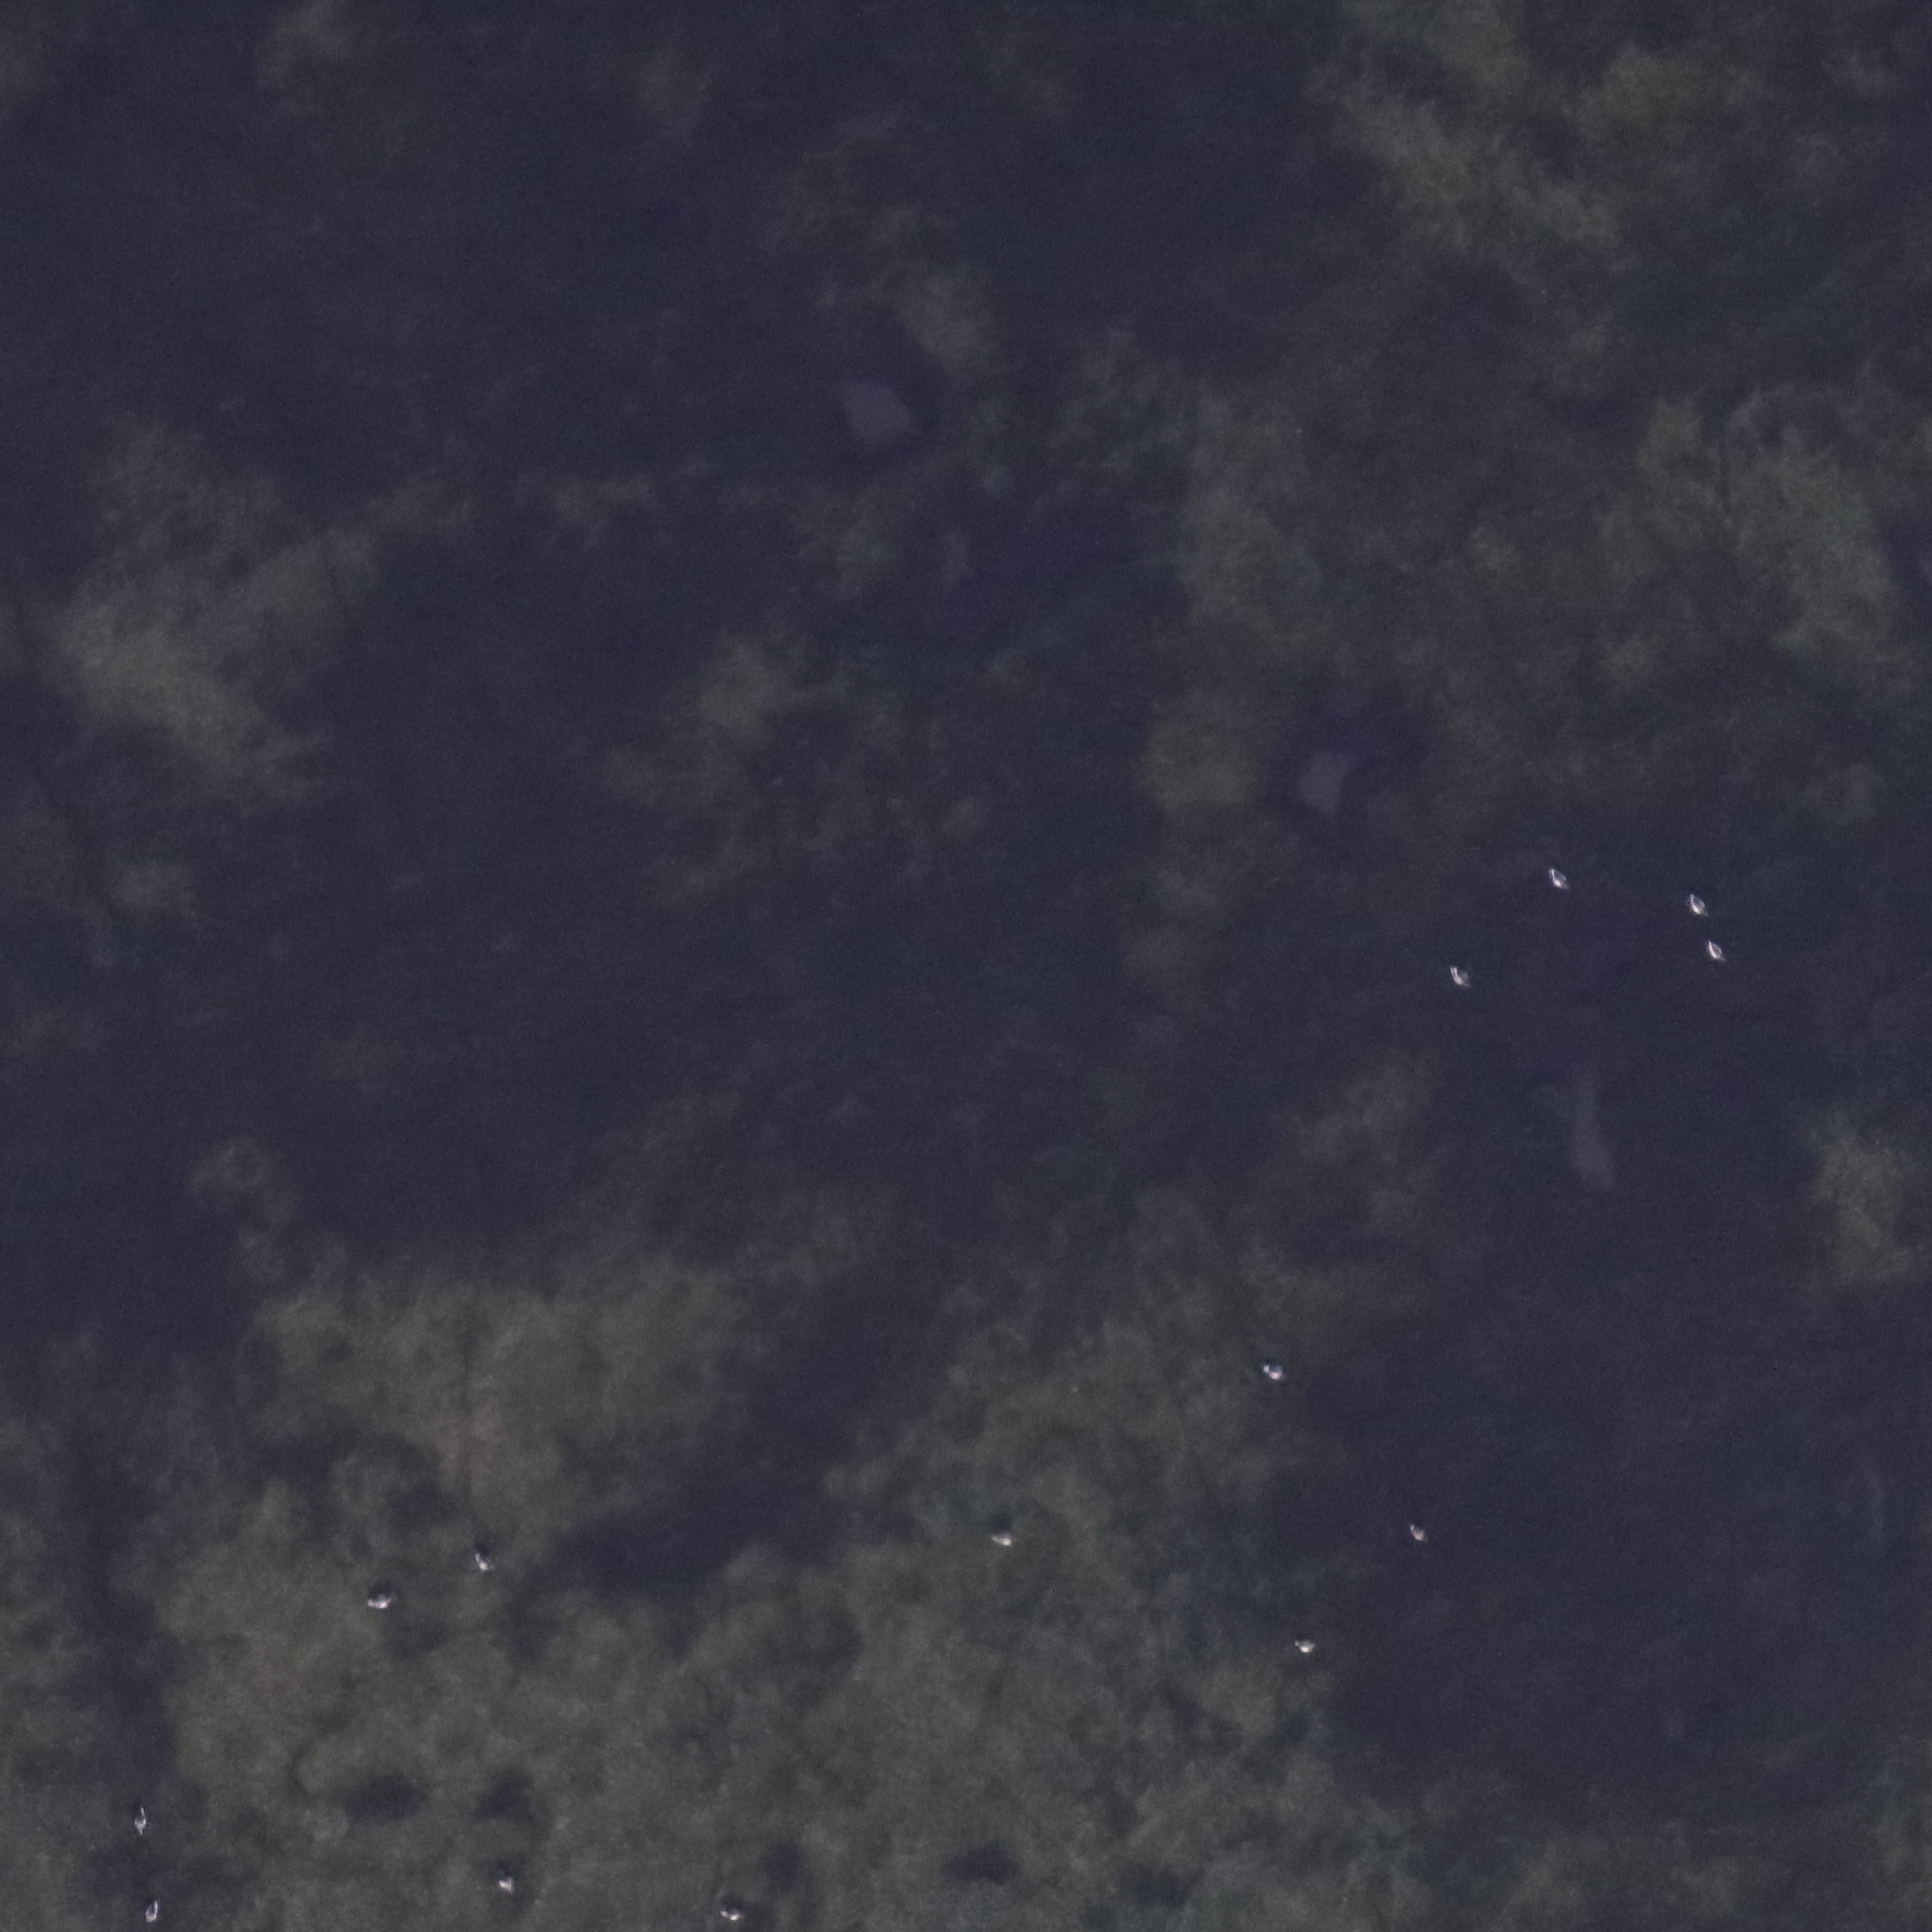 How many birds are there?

14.